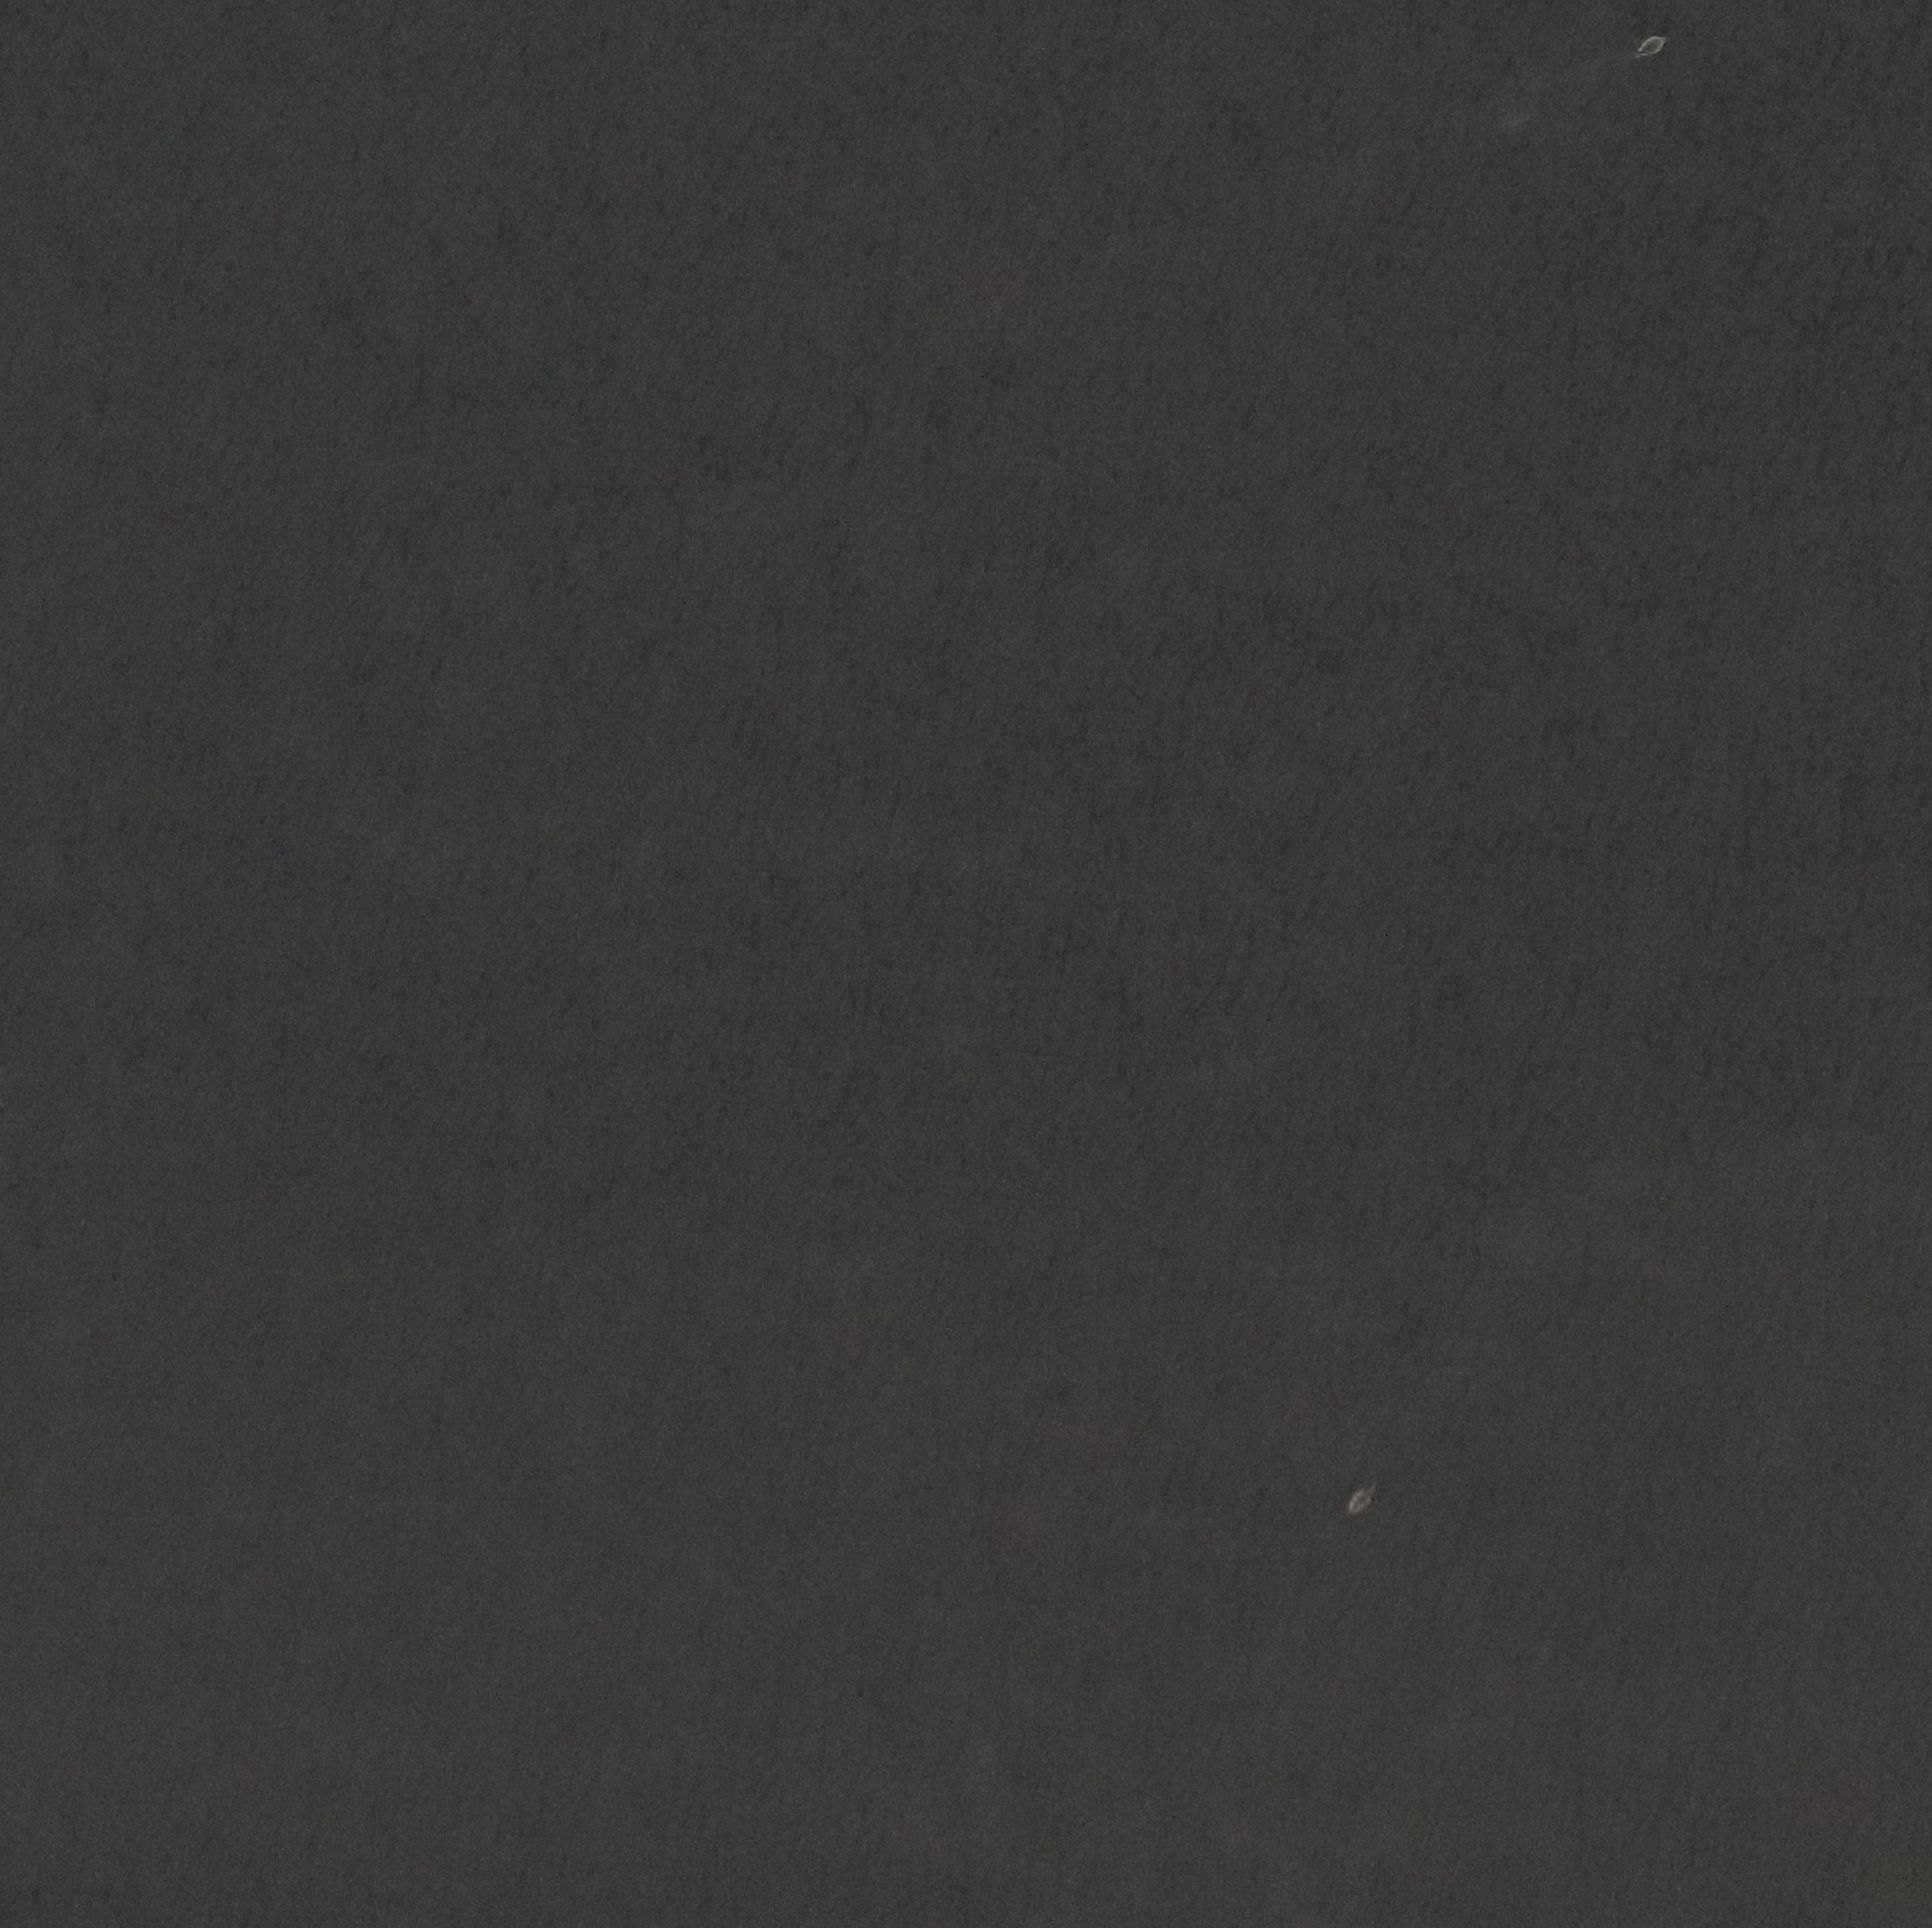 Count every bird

2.